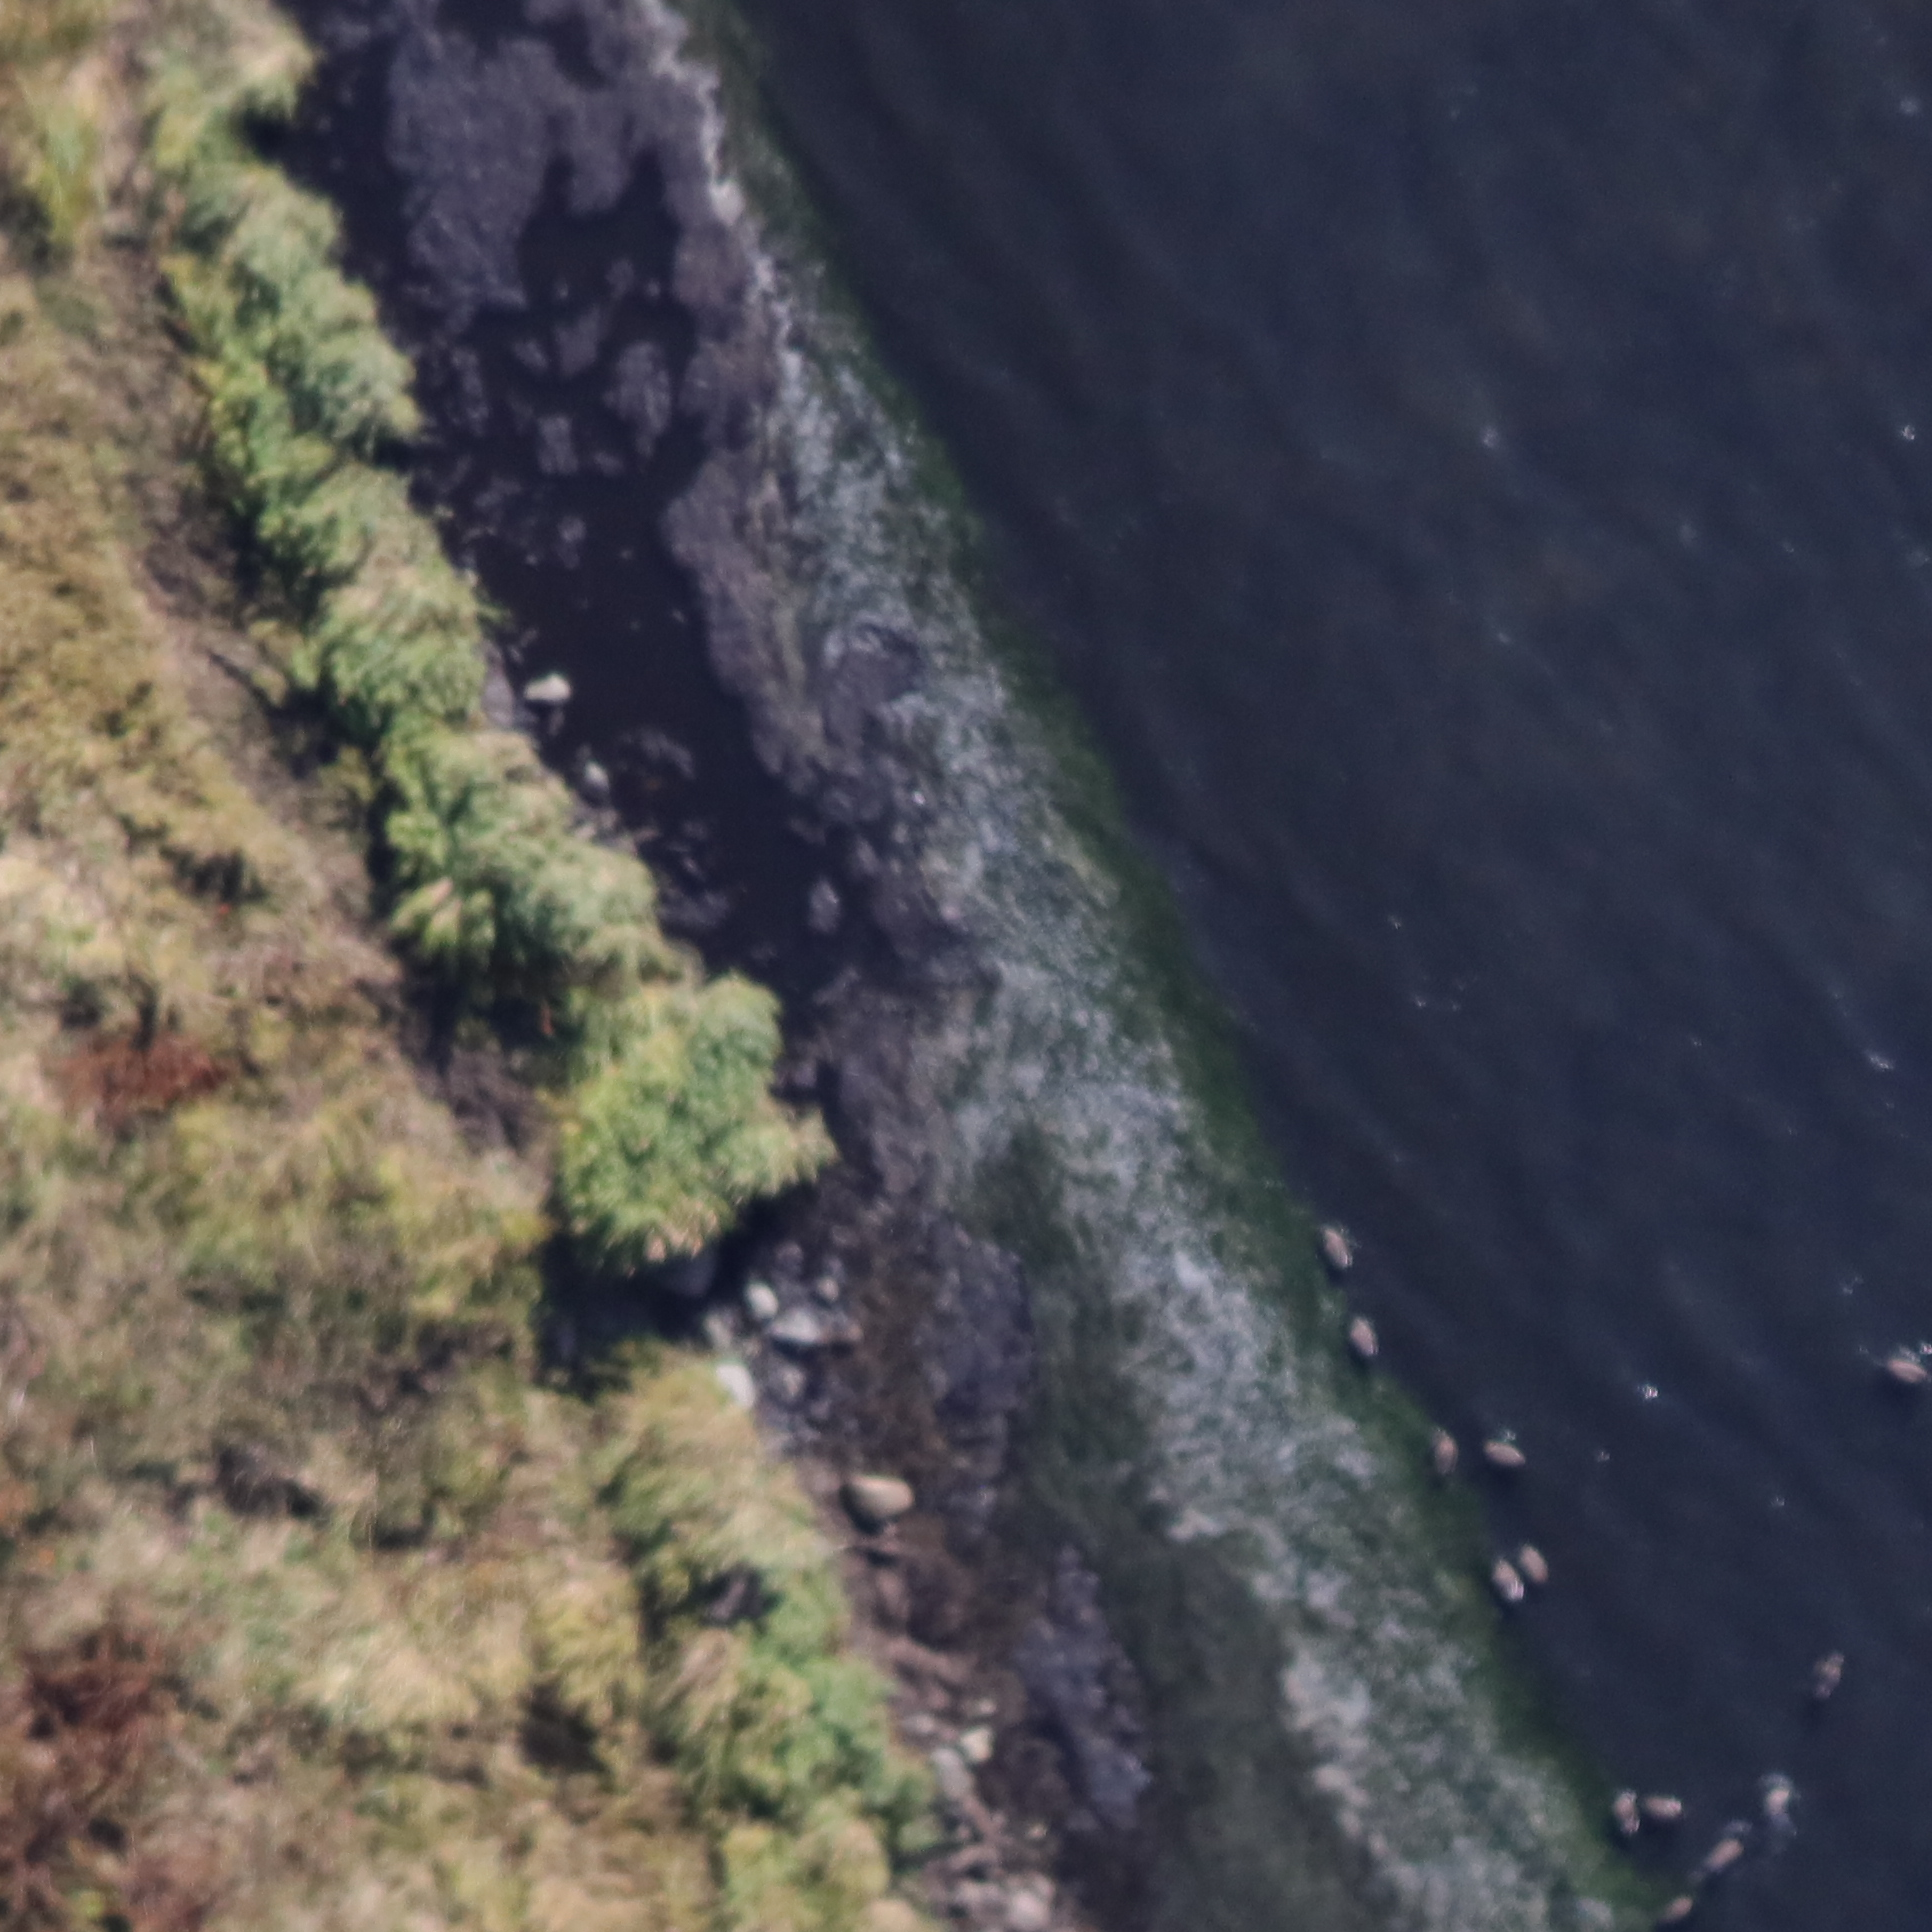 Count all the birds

13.